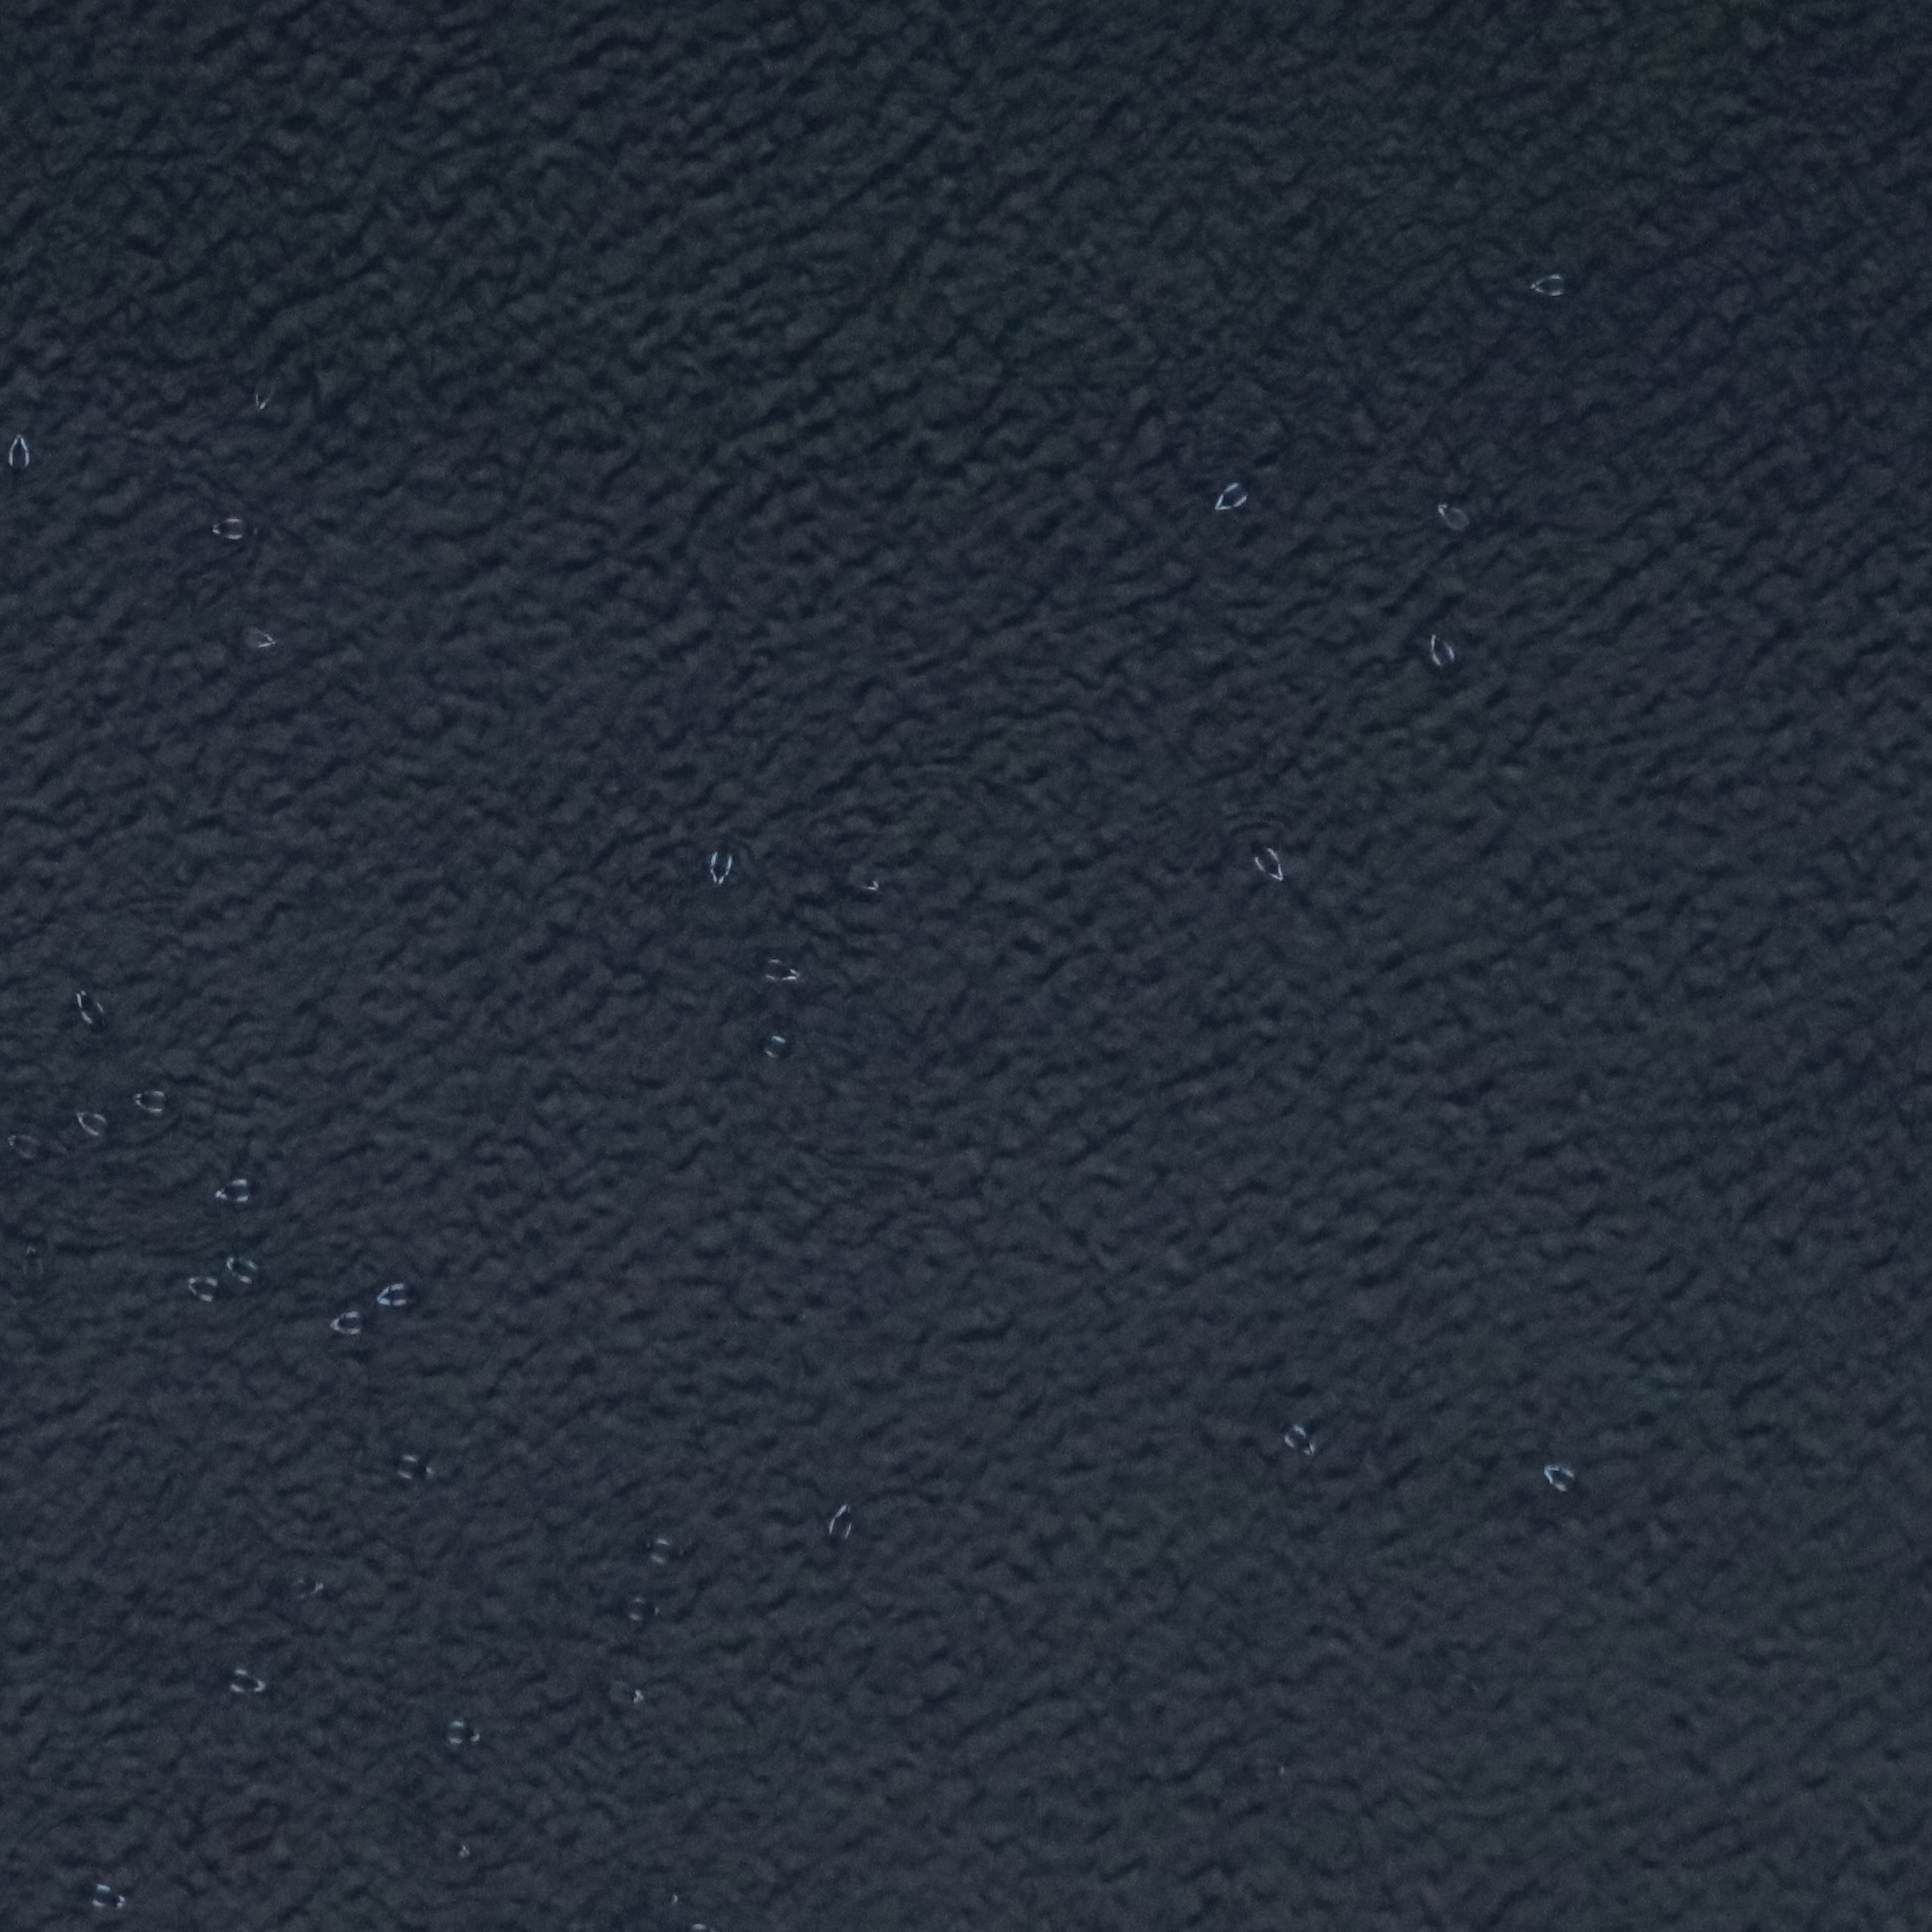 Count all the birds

34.